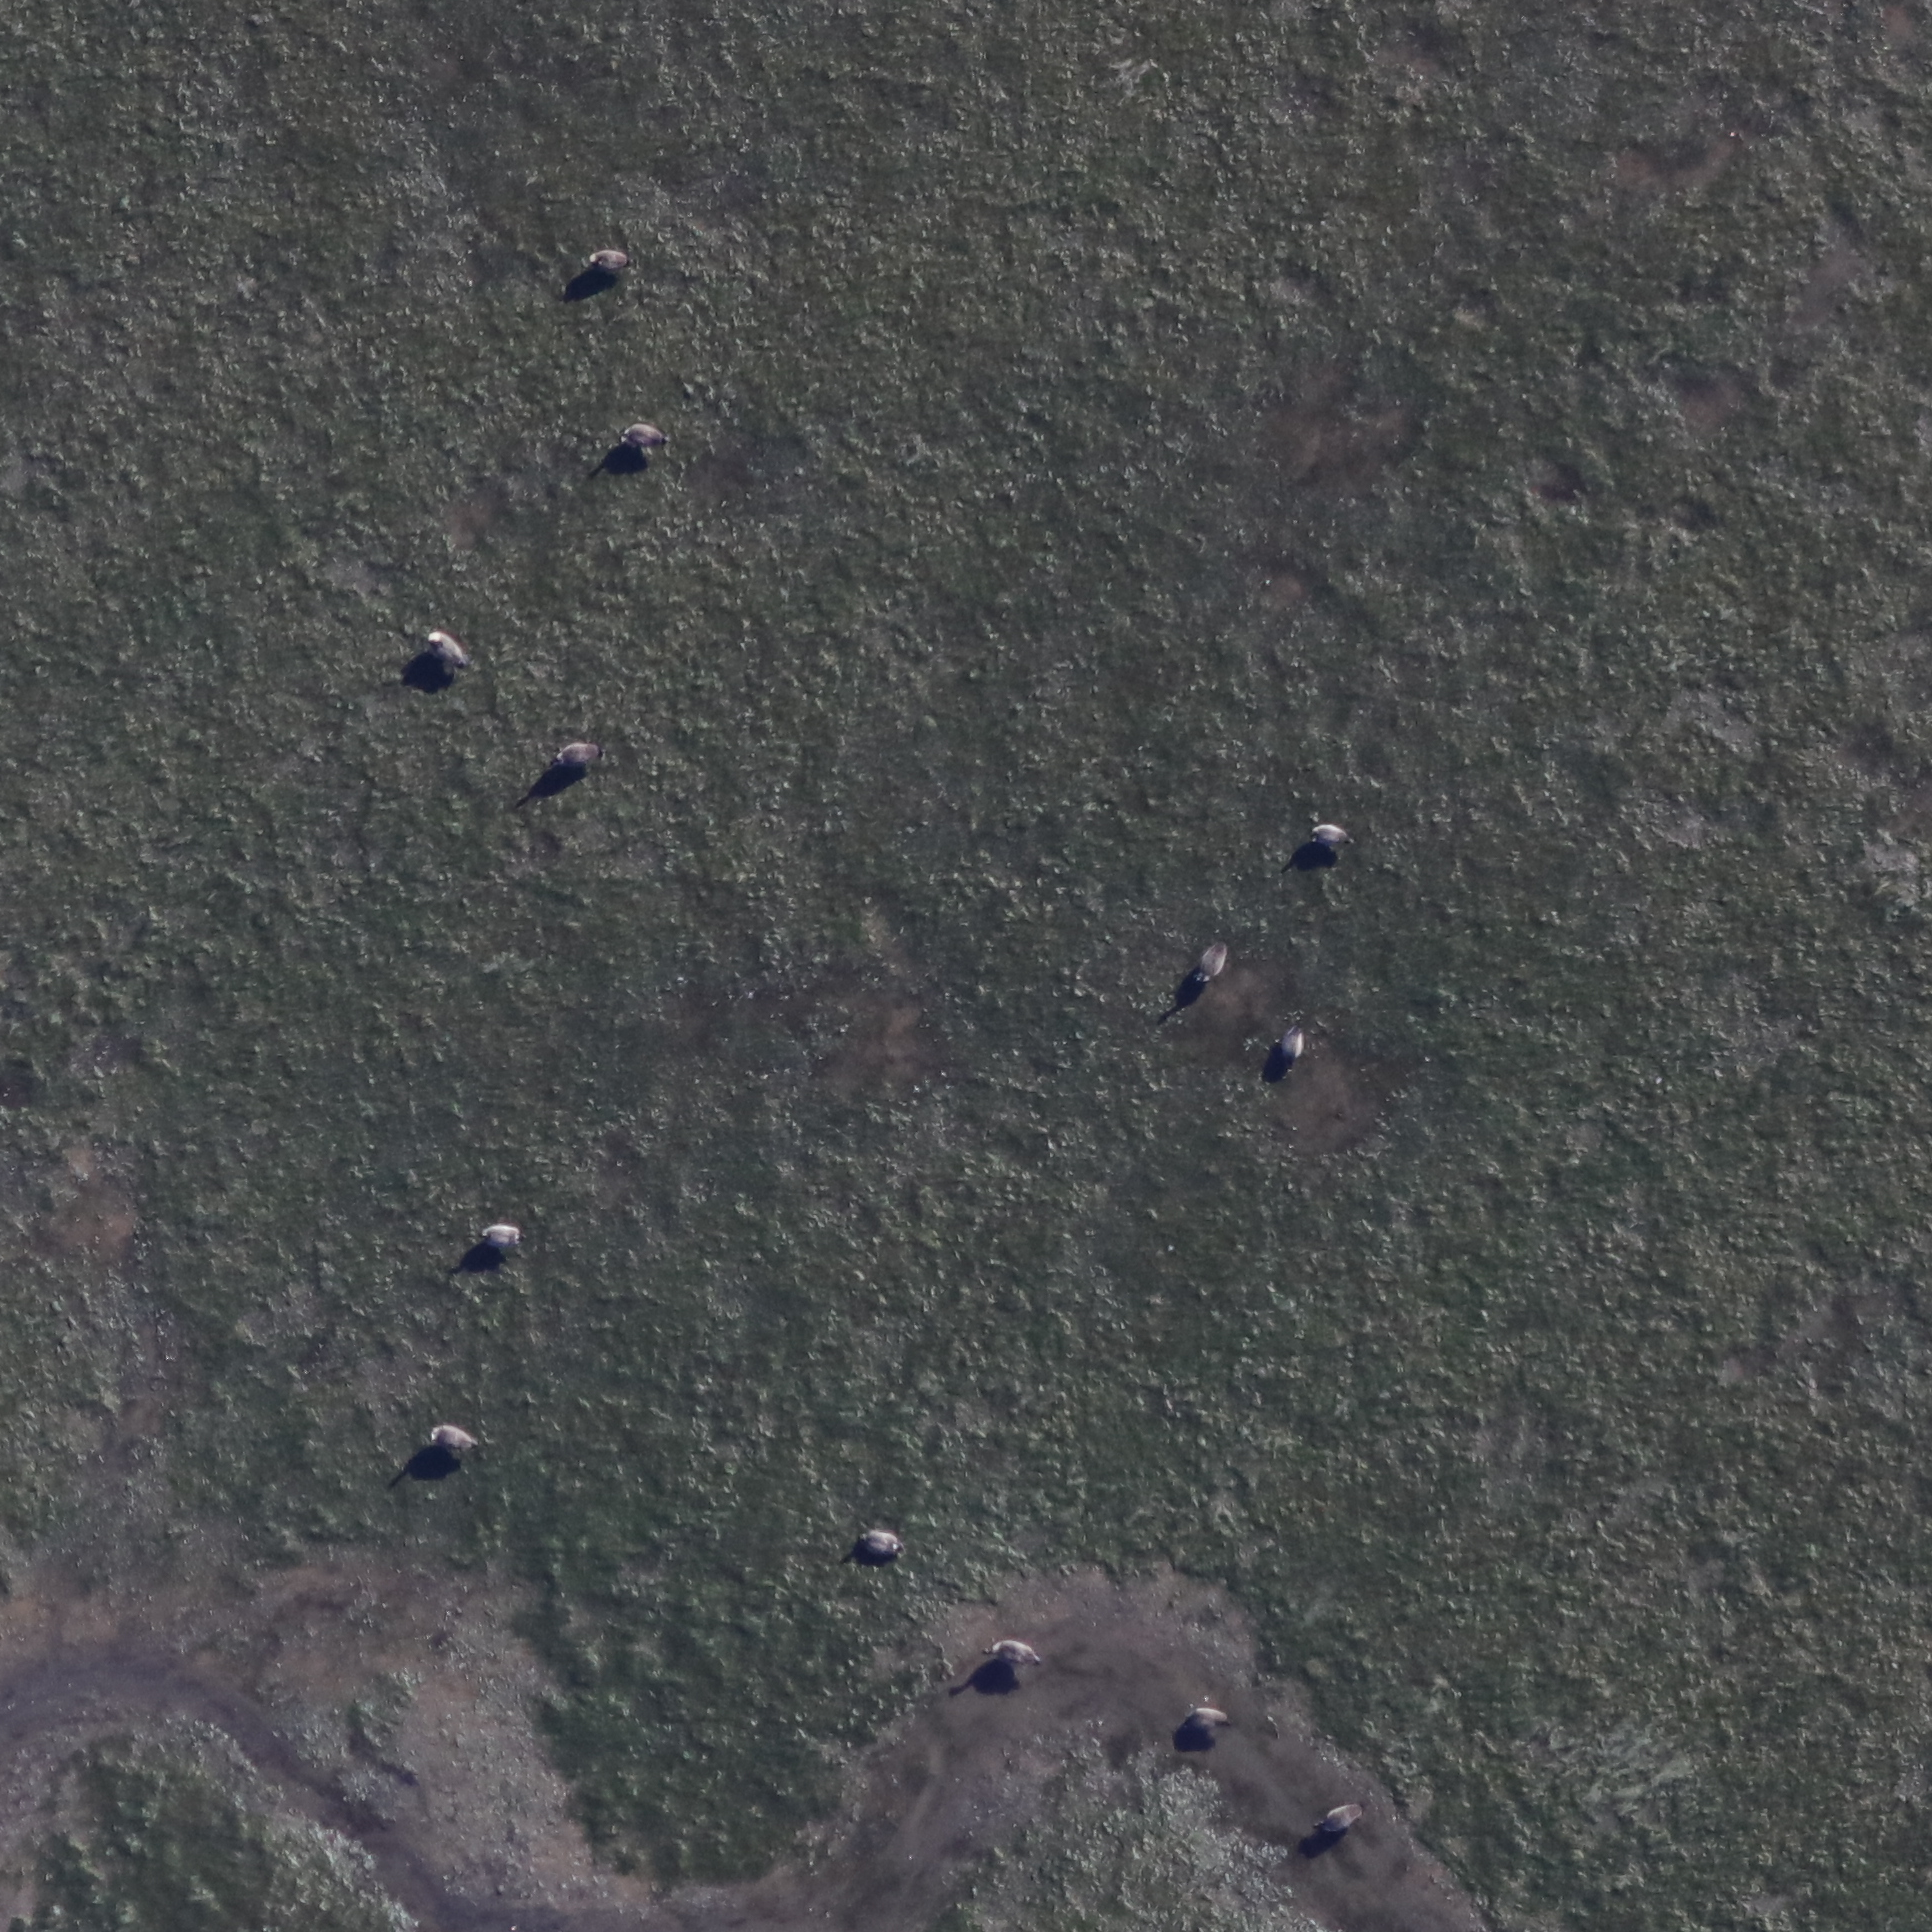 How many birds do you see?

13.